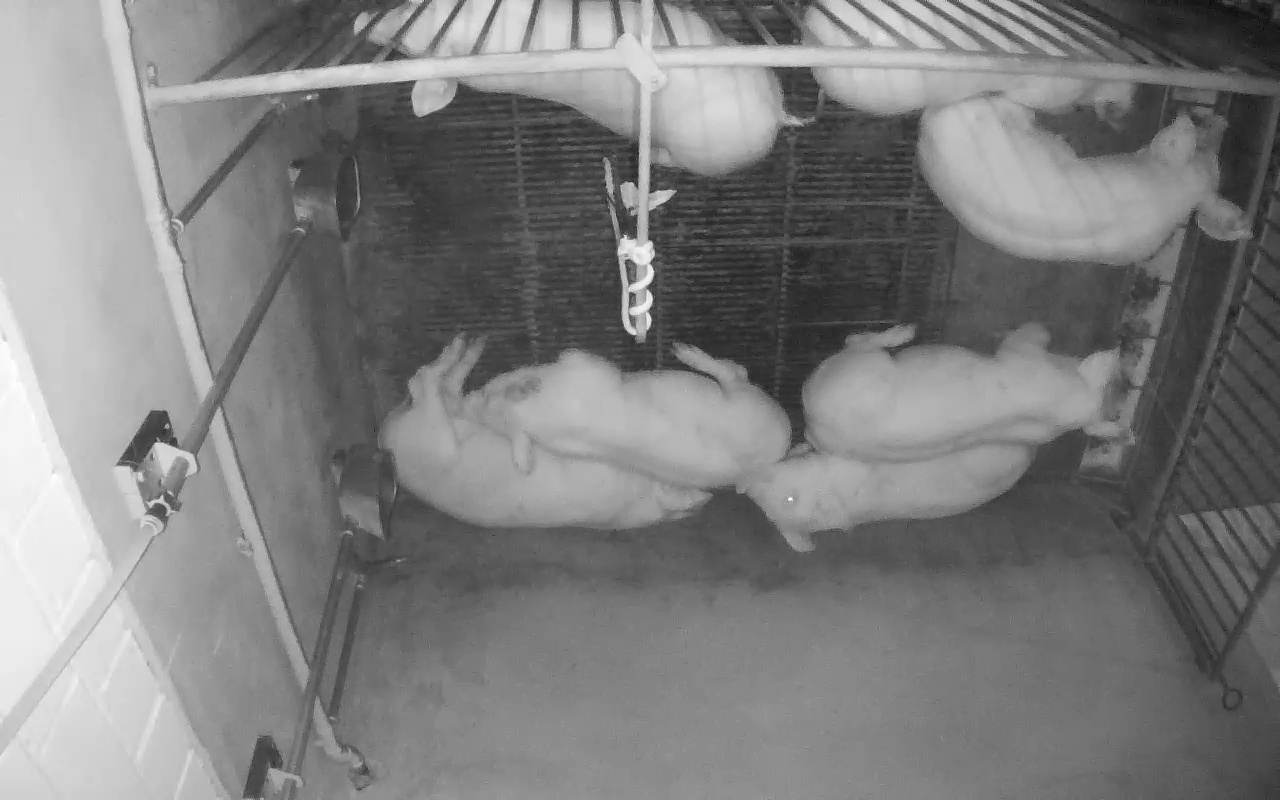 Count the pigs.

7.